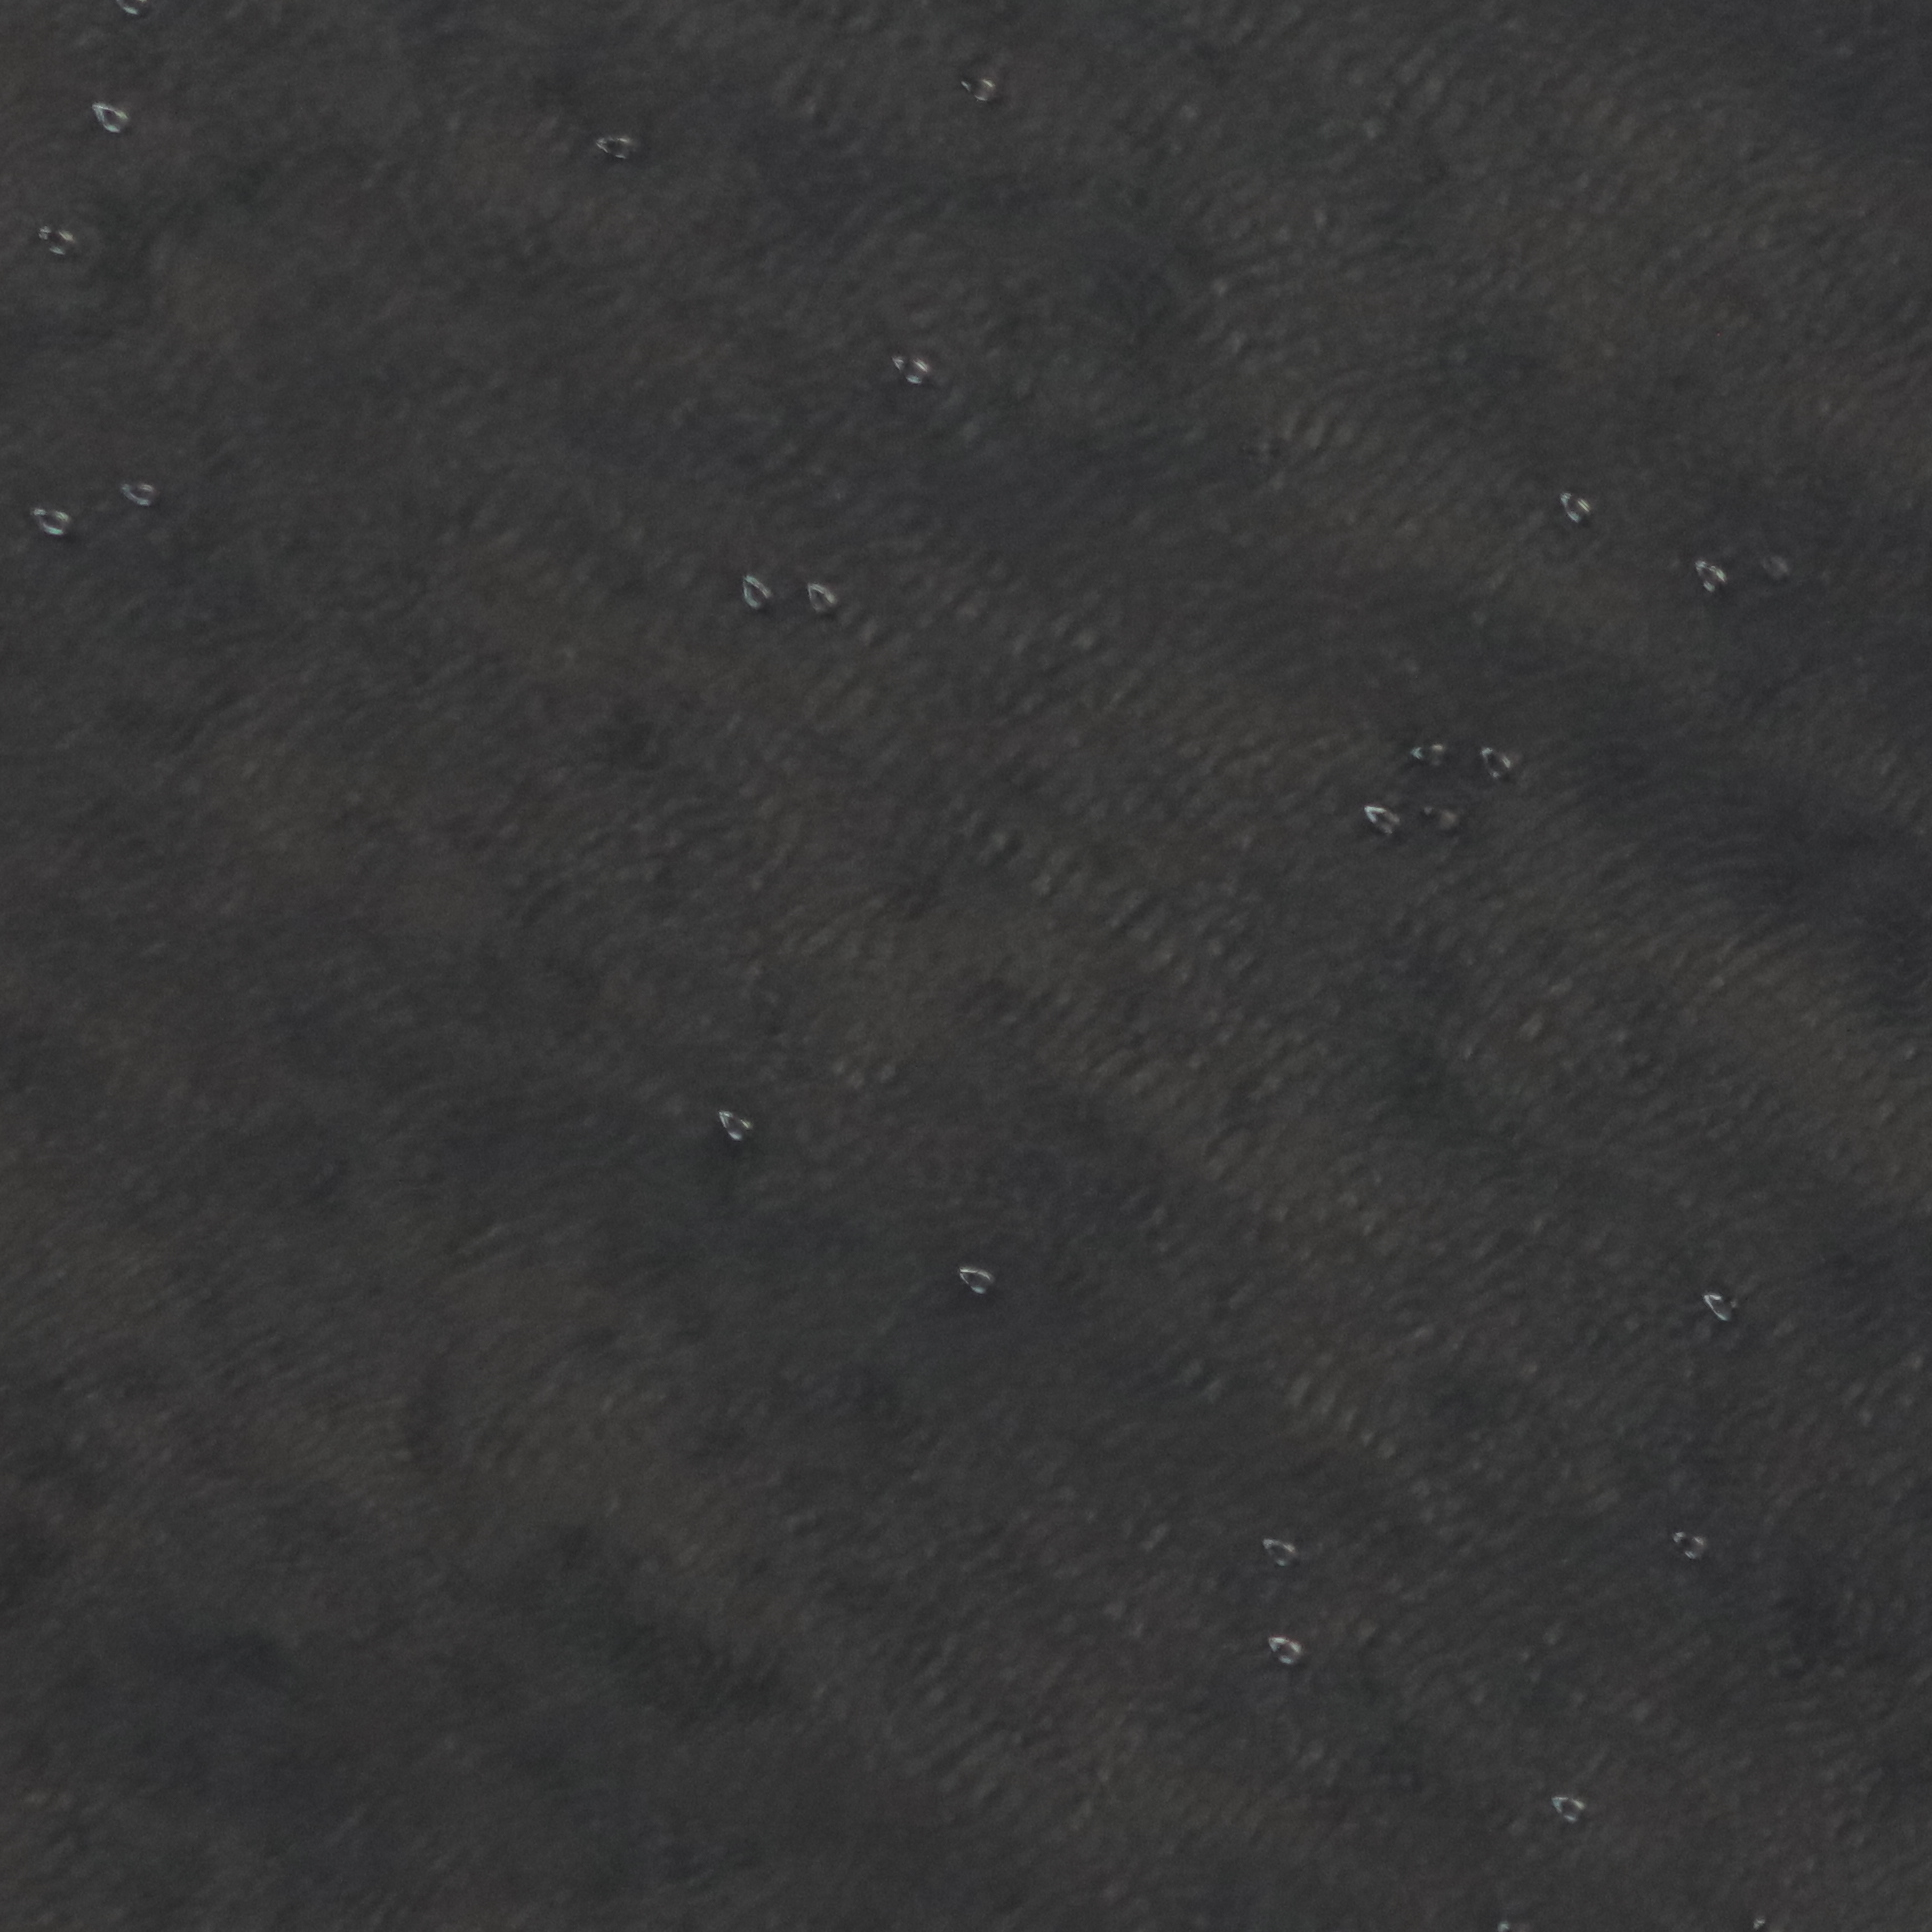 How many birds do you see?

20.